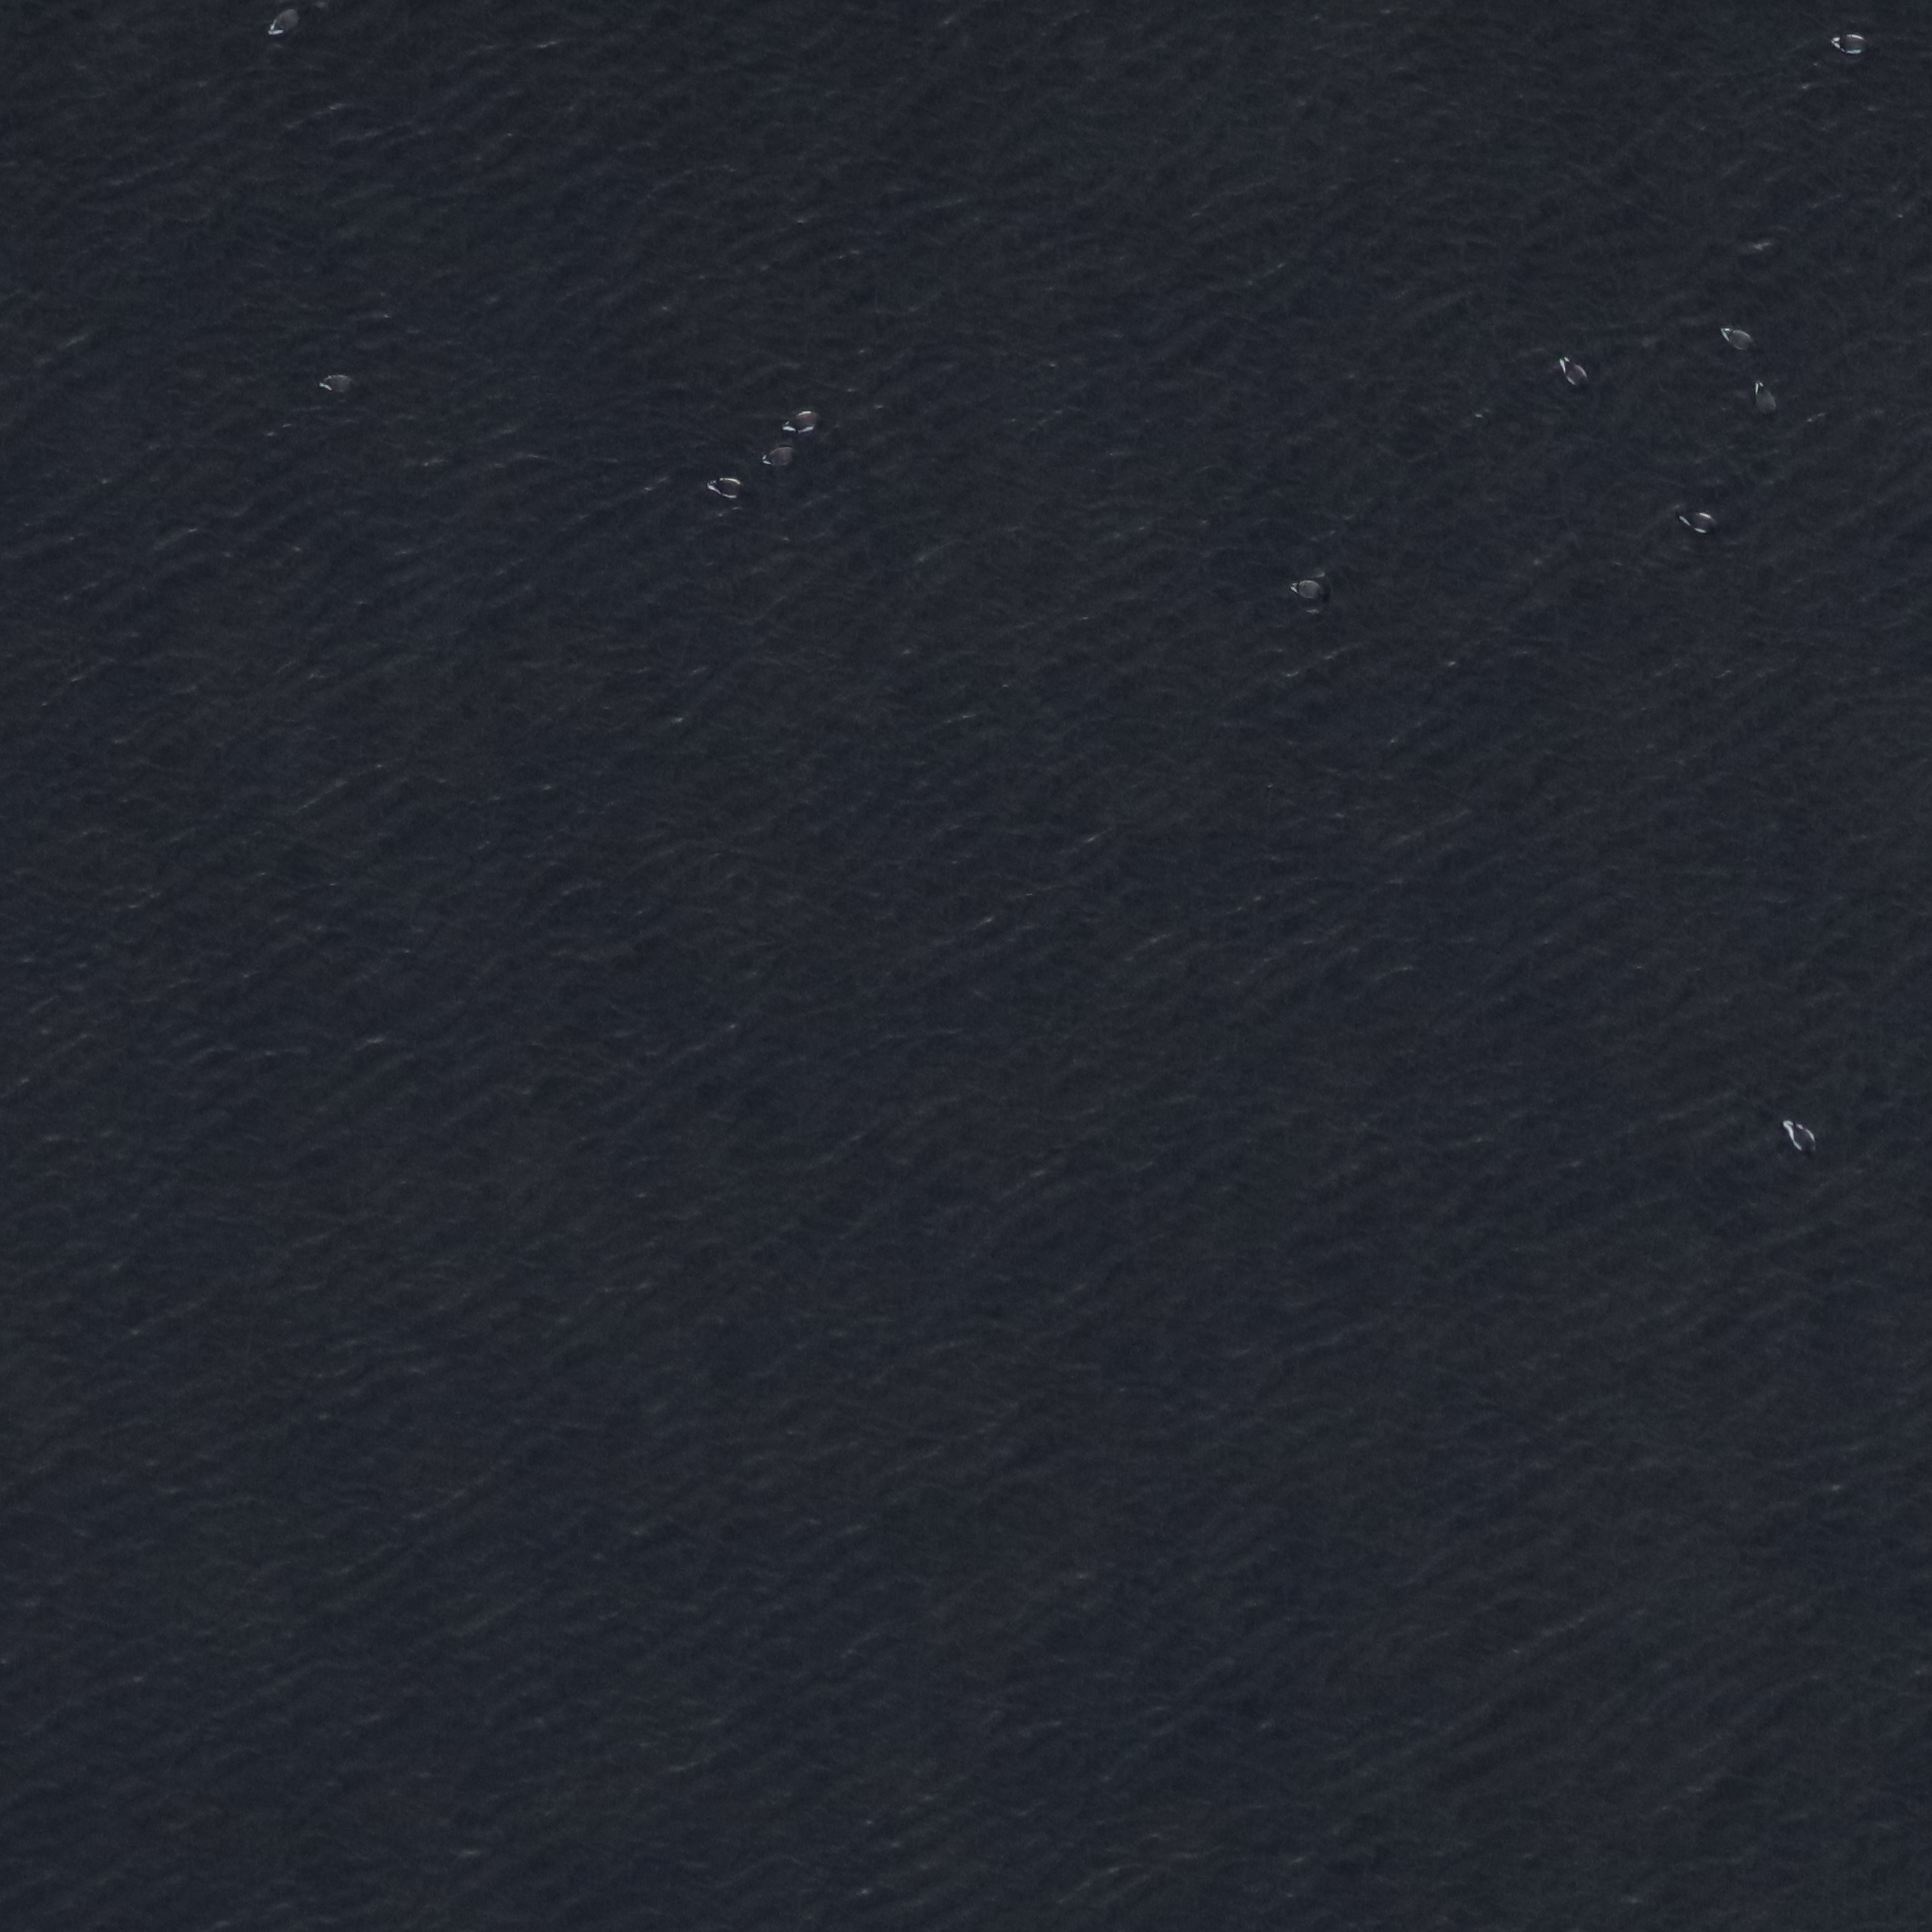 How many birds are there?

12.